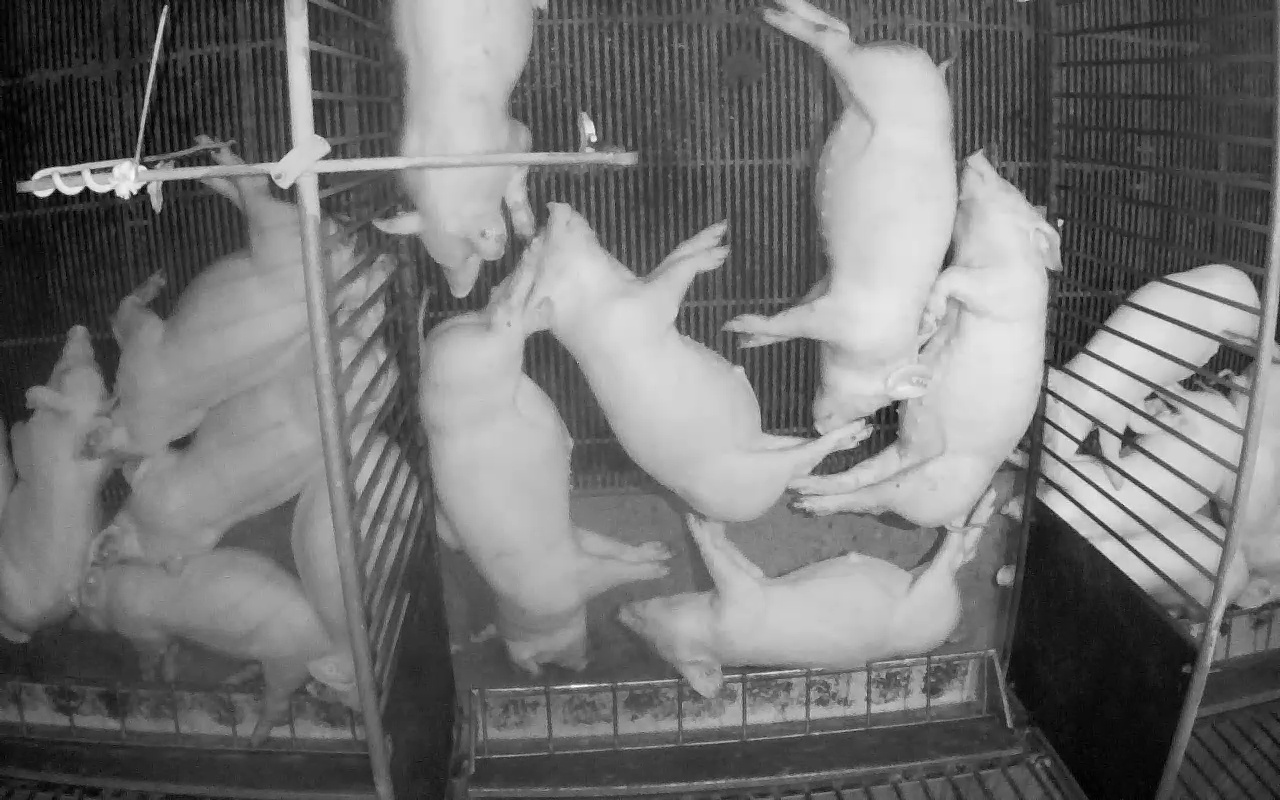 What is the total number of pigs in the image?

15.